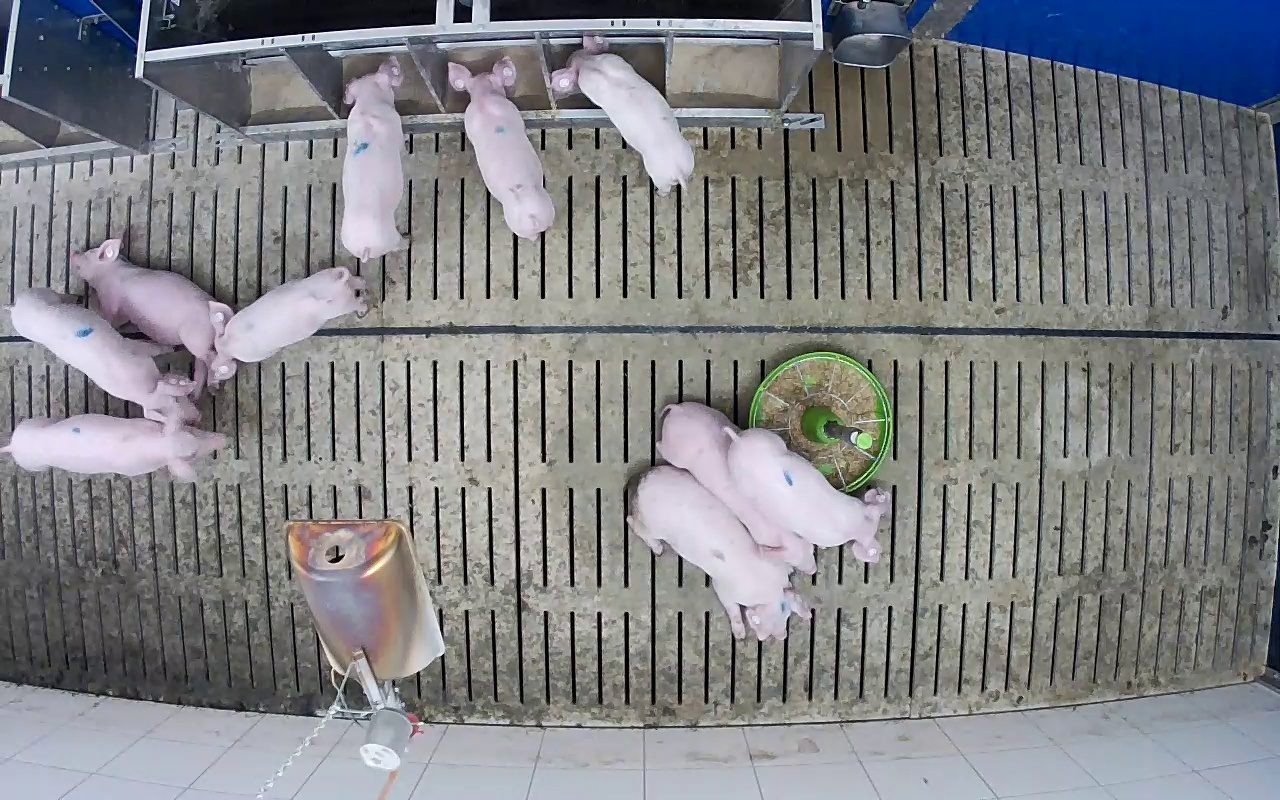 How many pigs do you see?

10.